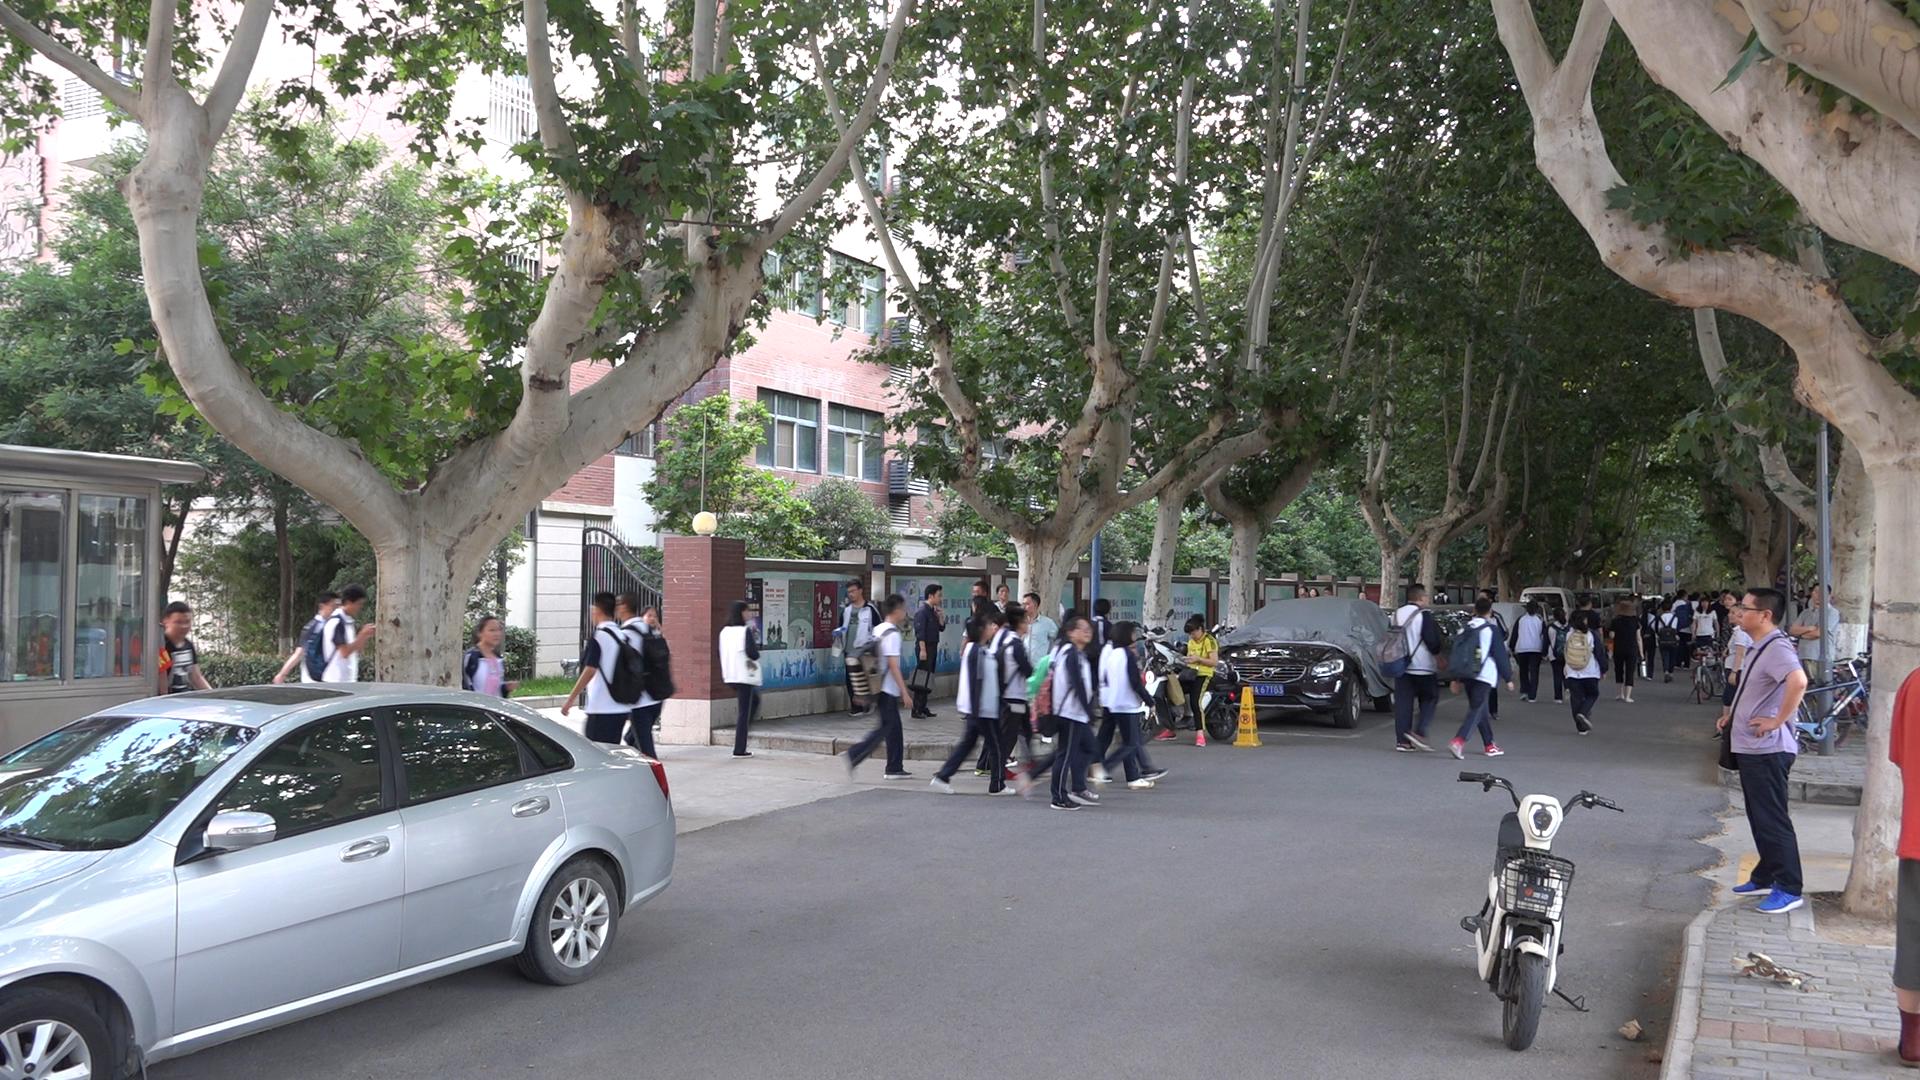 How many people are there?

56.